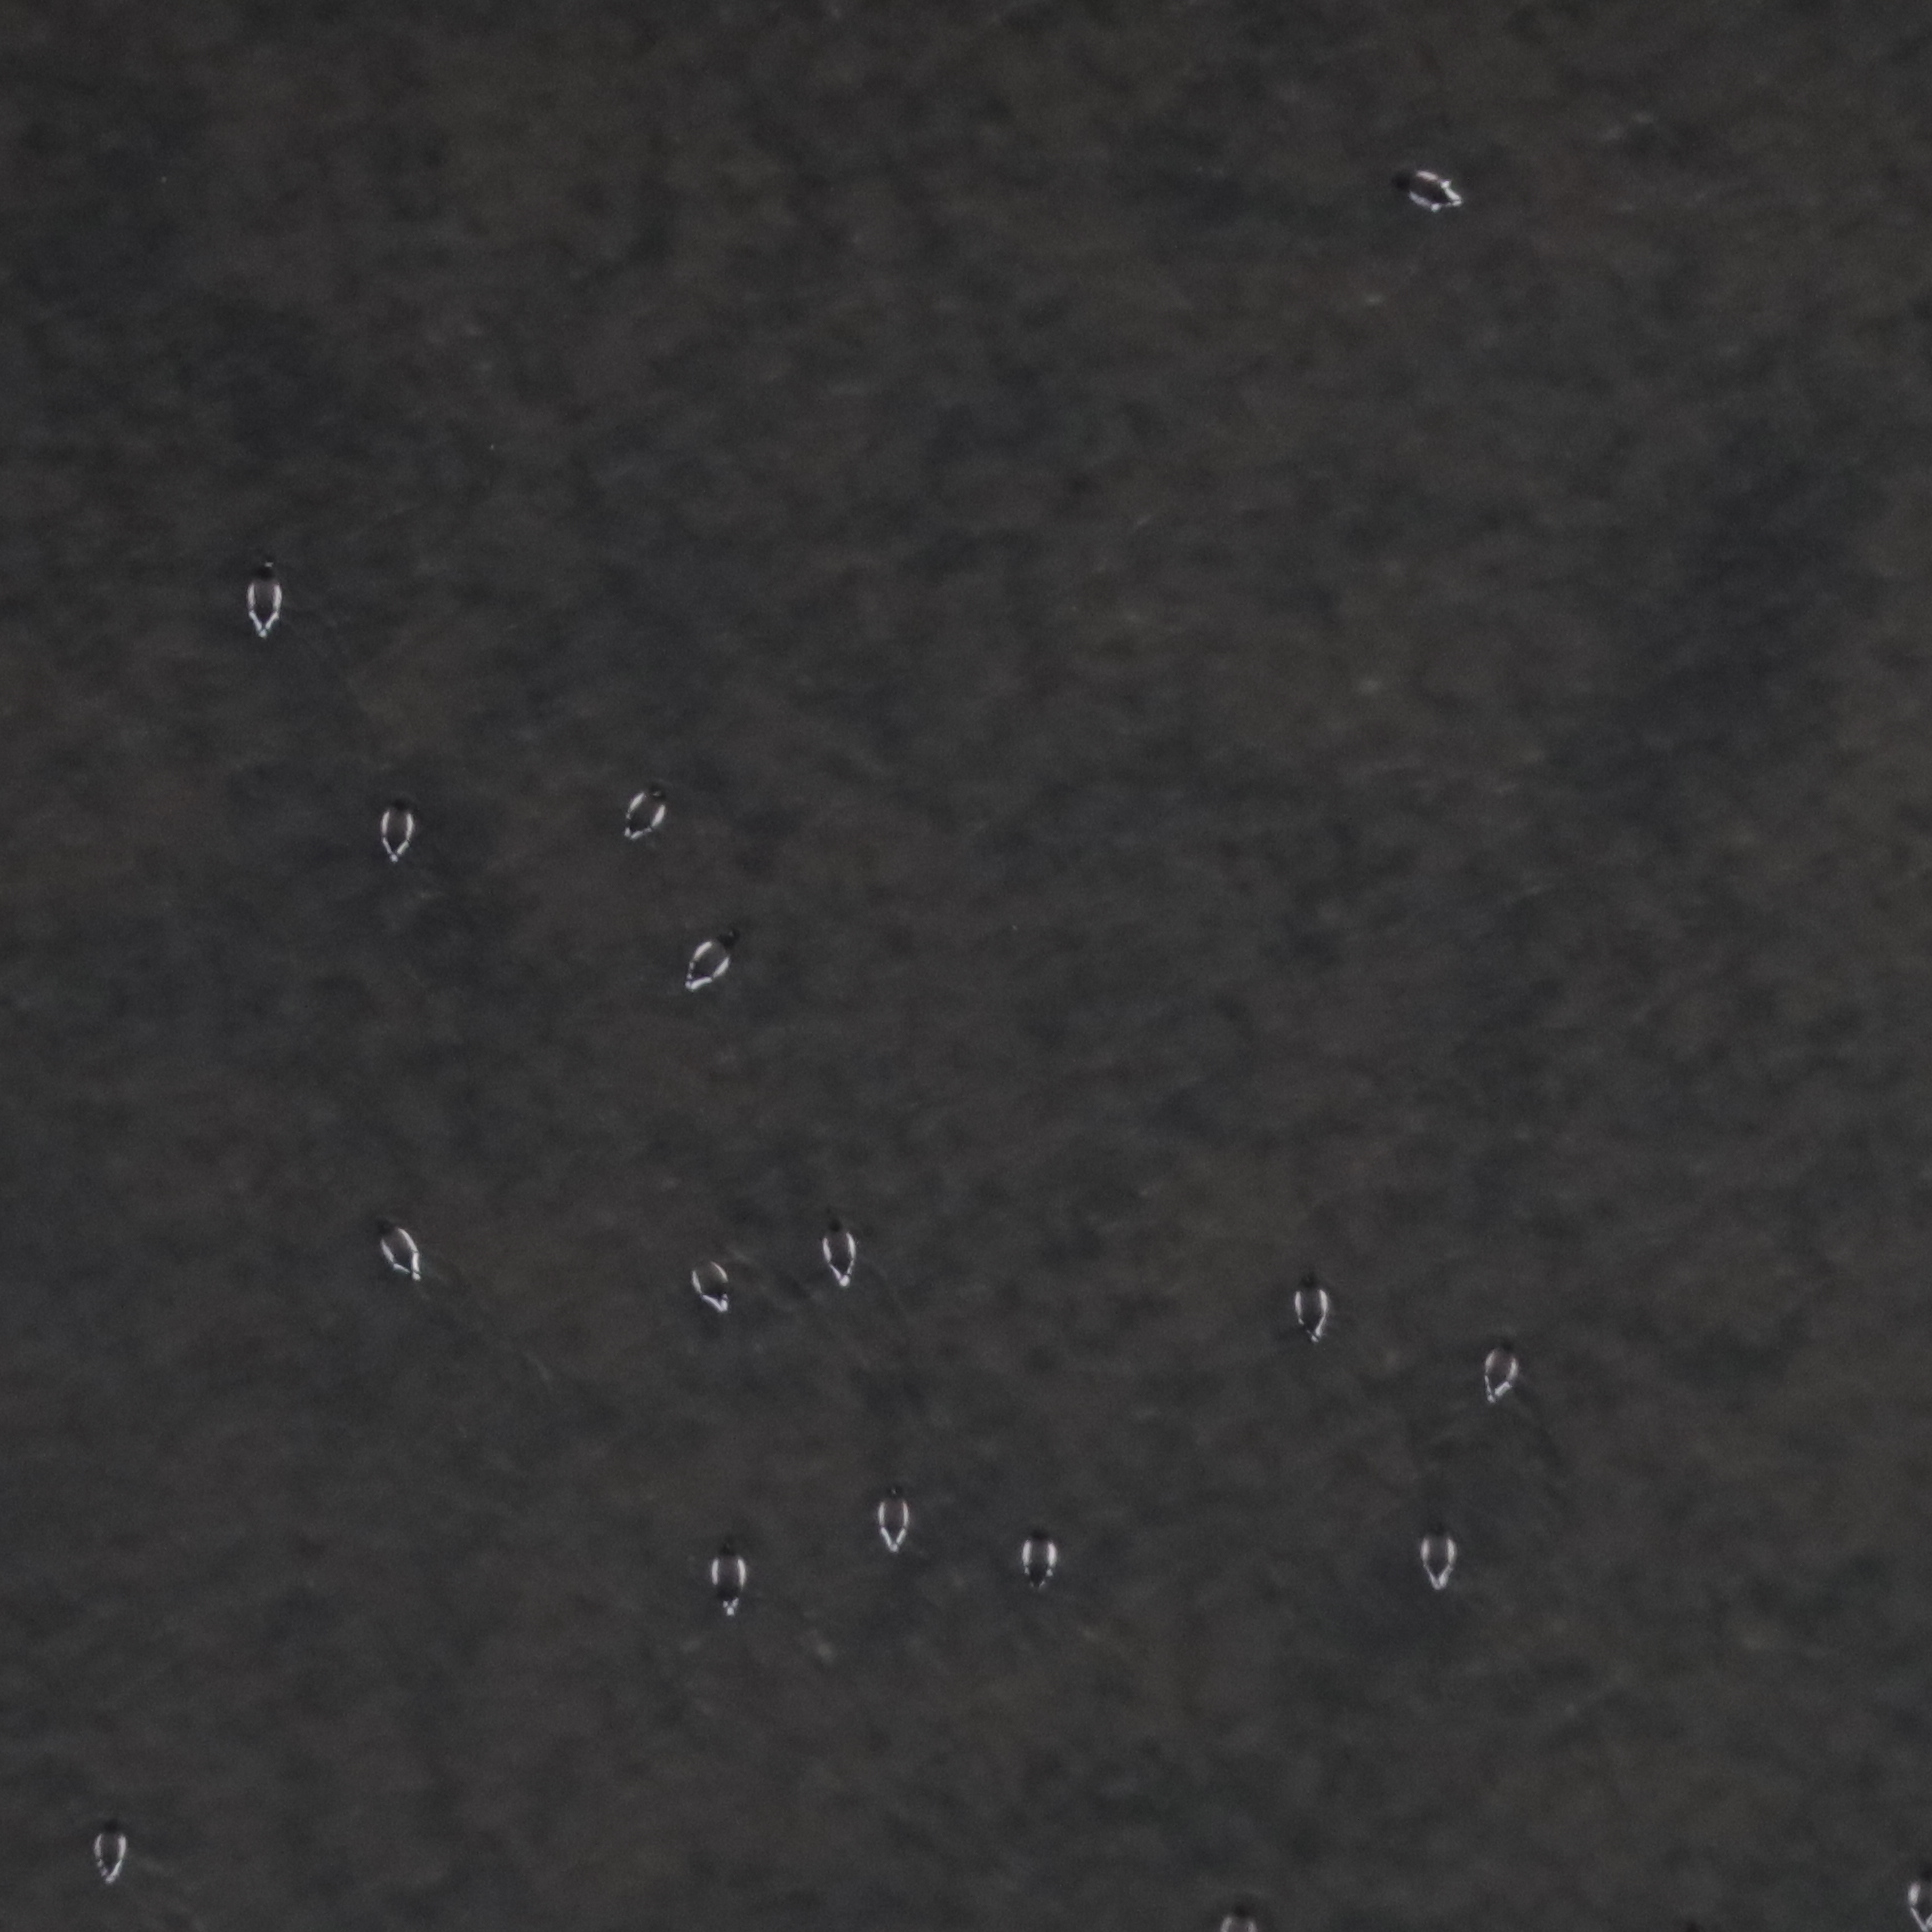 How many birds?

16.